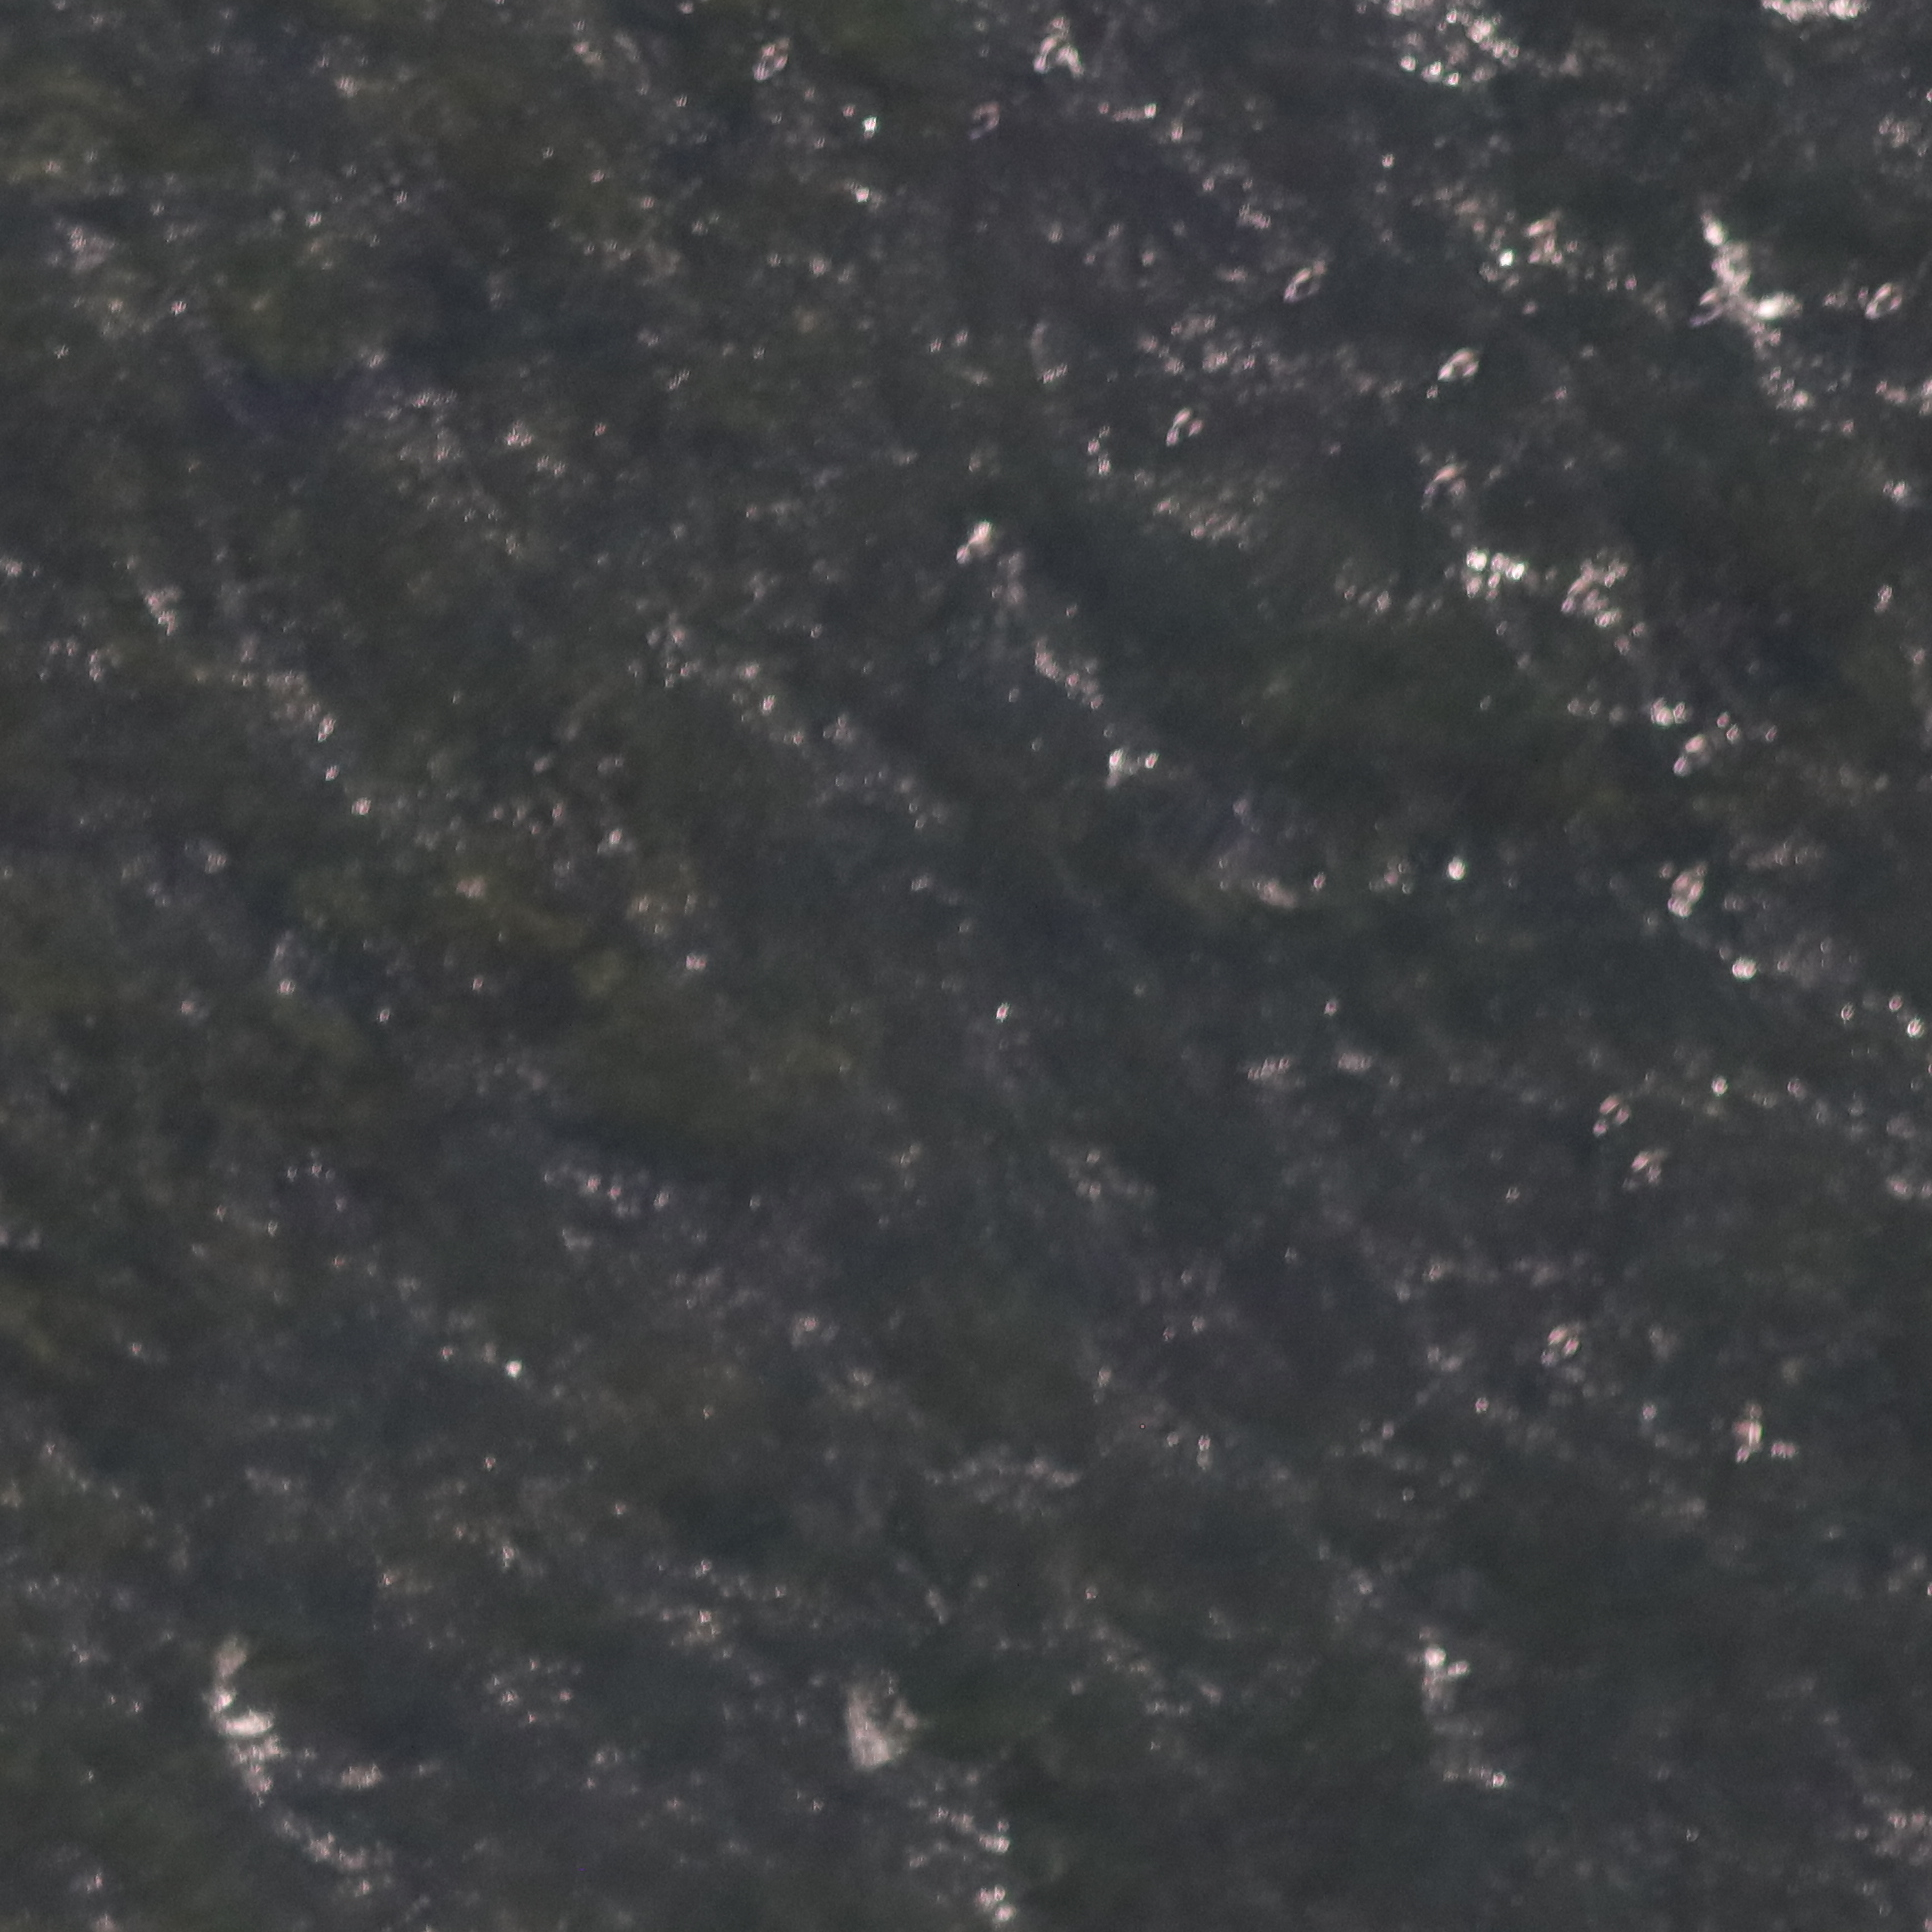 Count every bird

18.